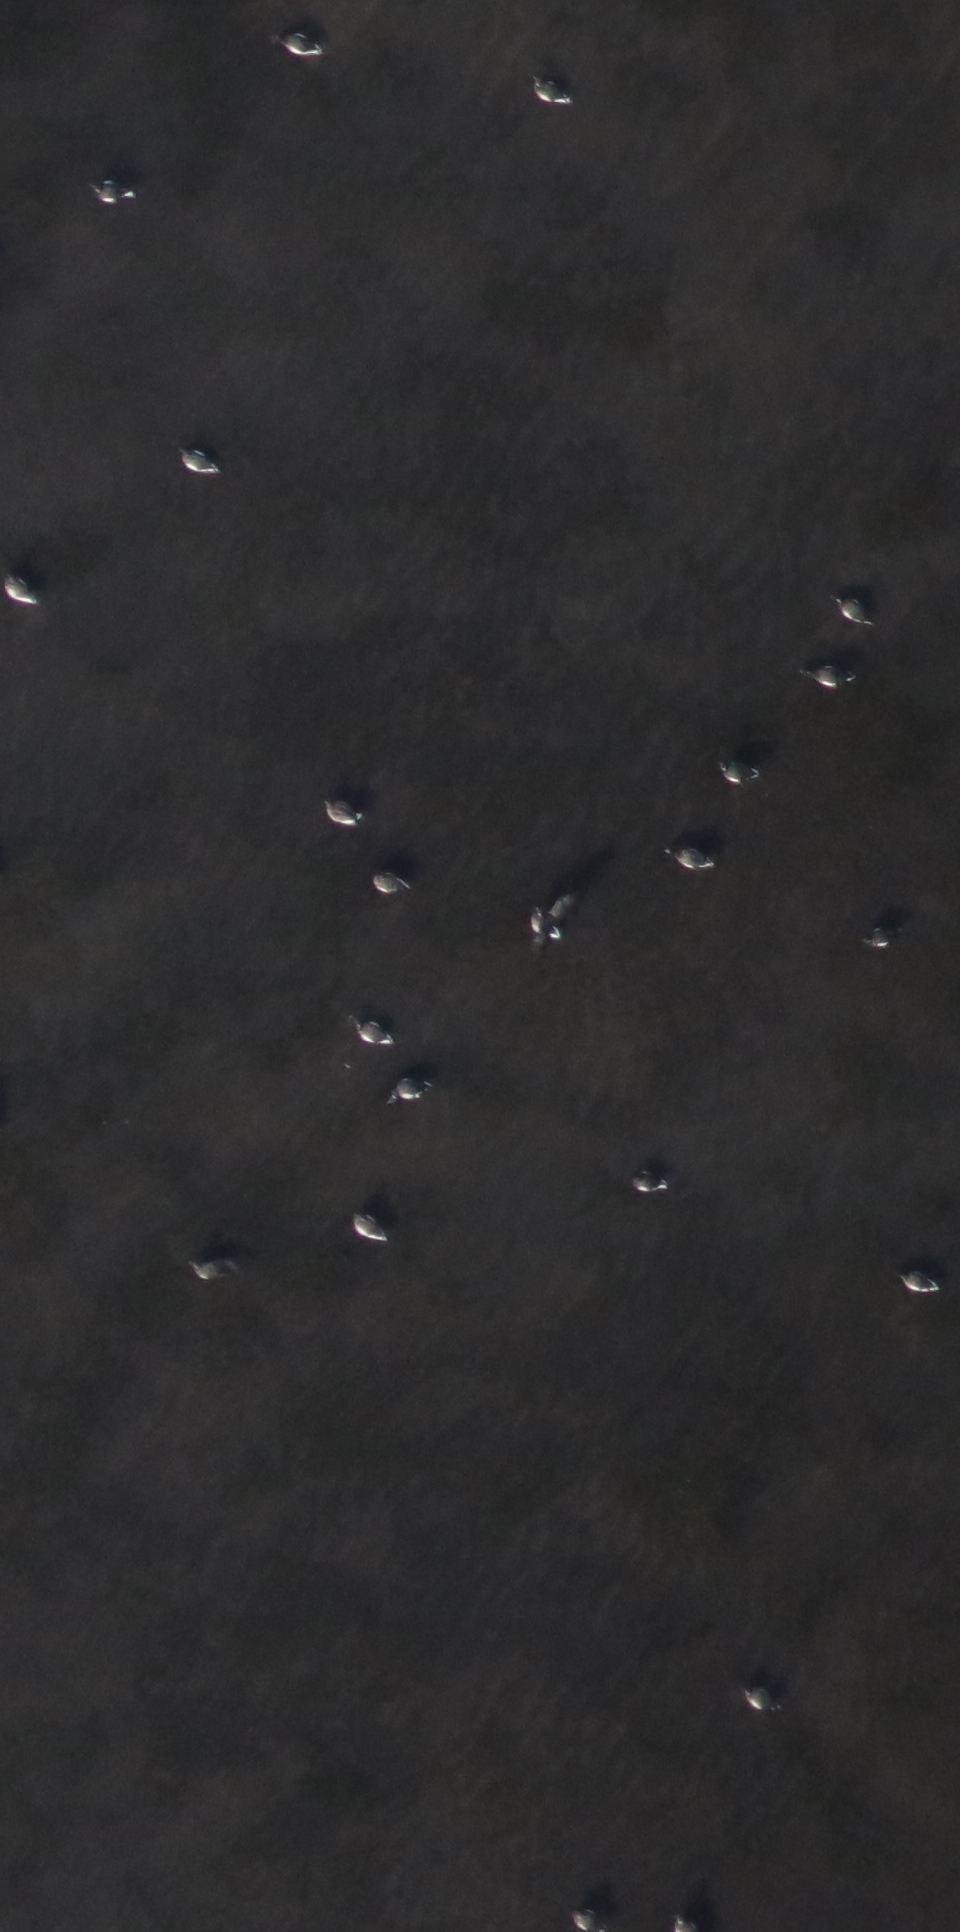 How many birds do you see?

20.